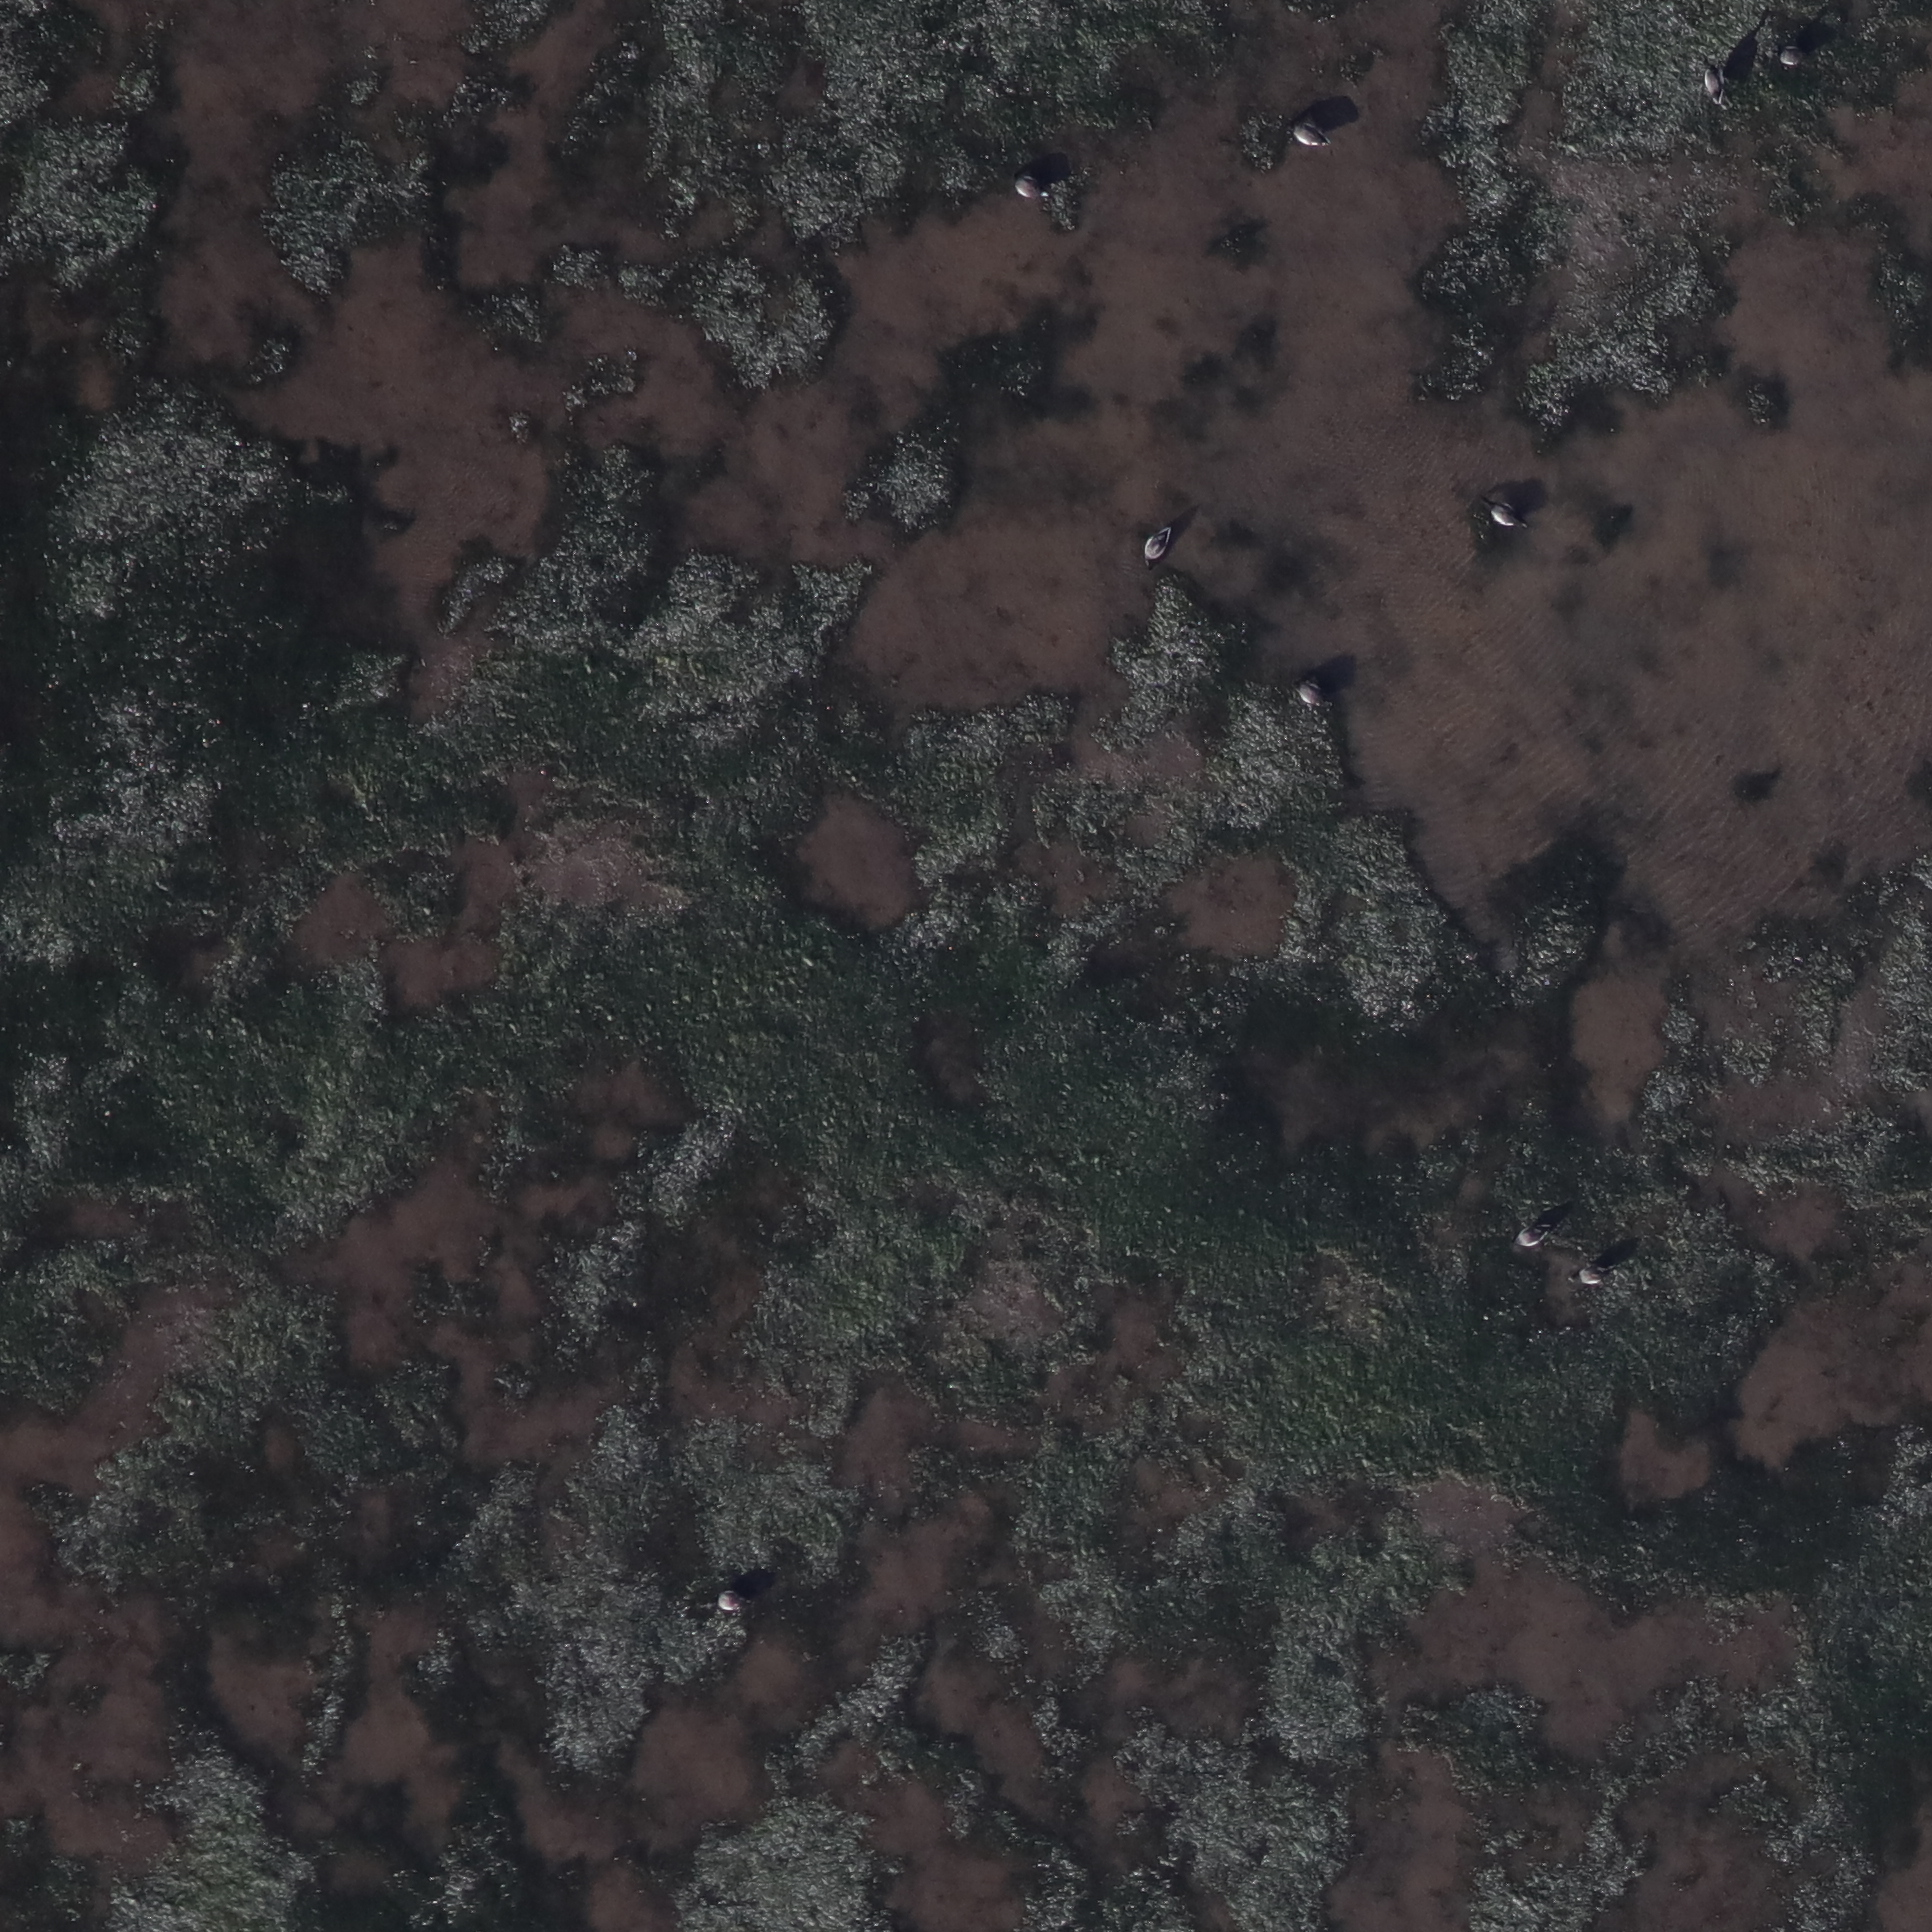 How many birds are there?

10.